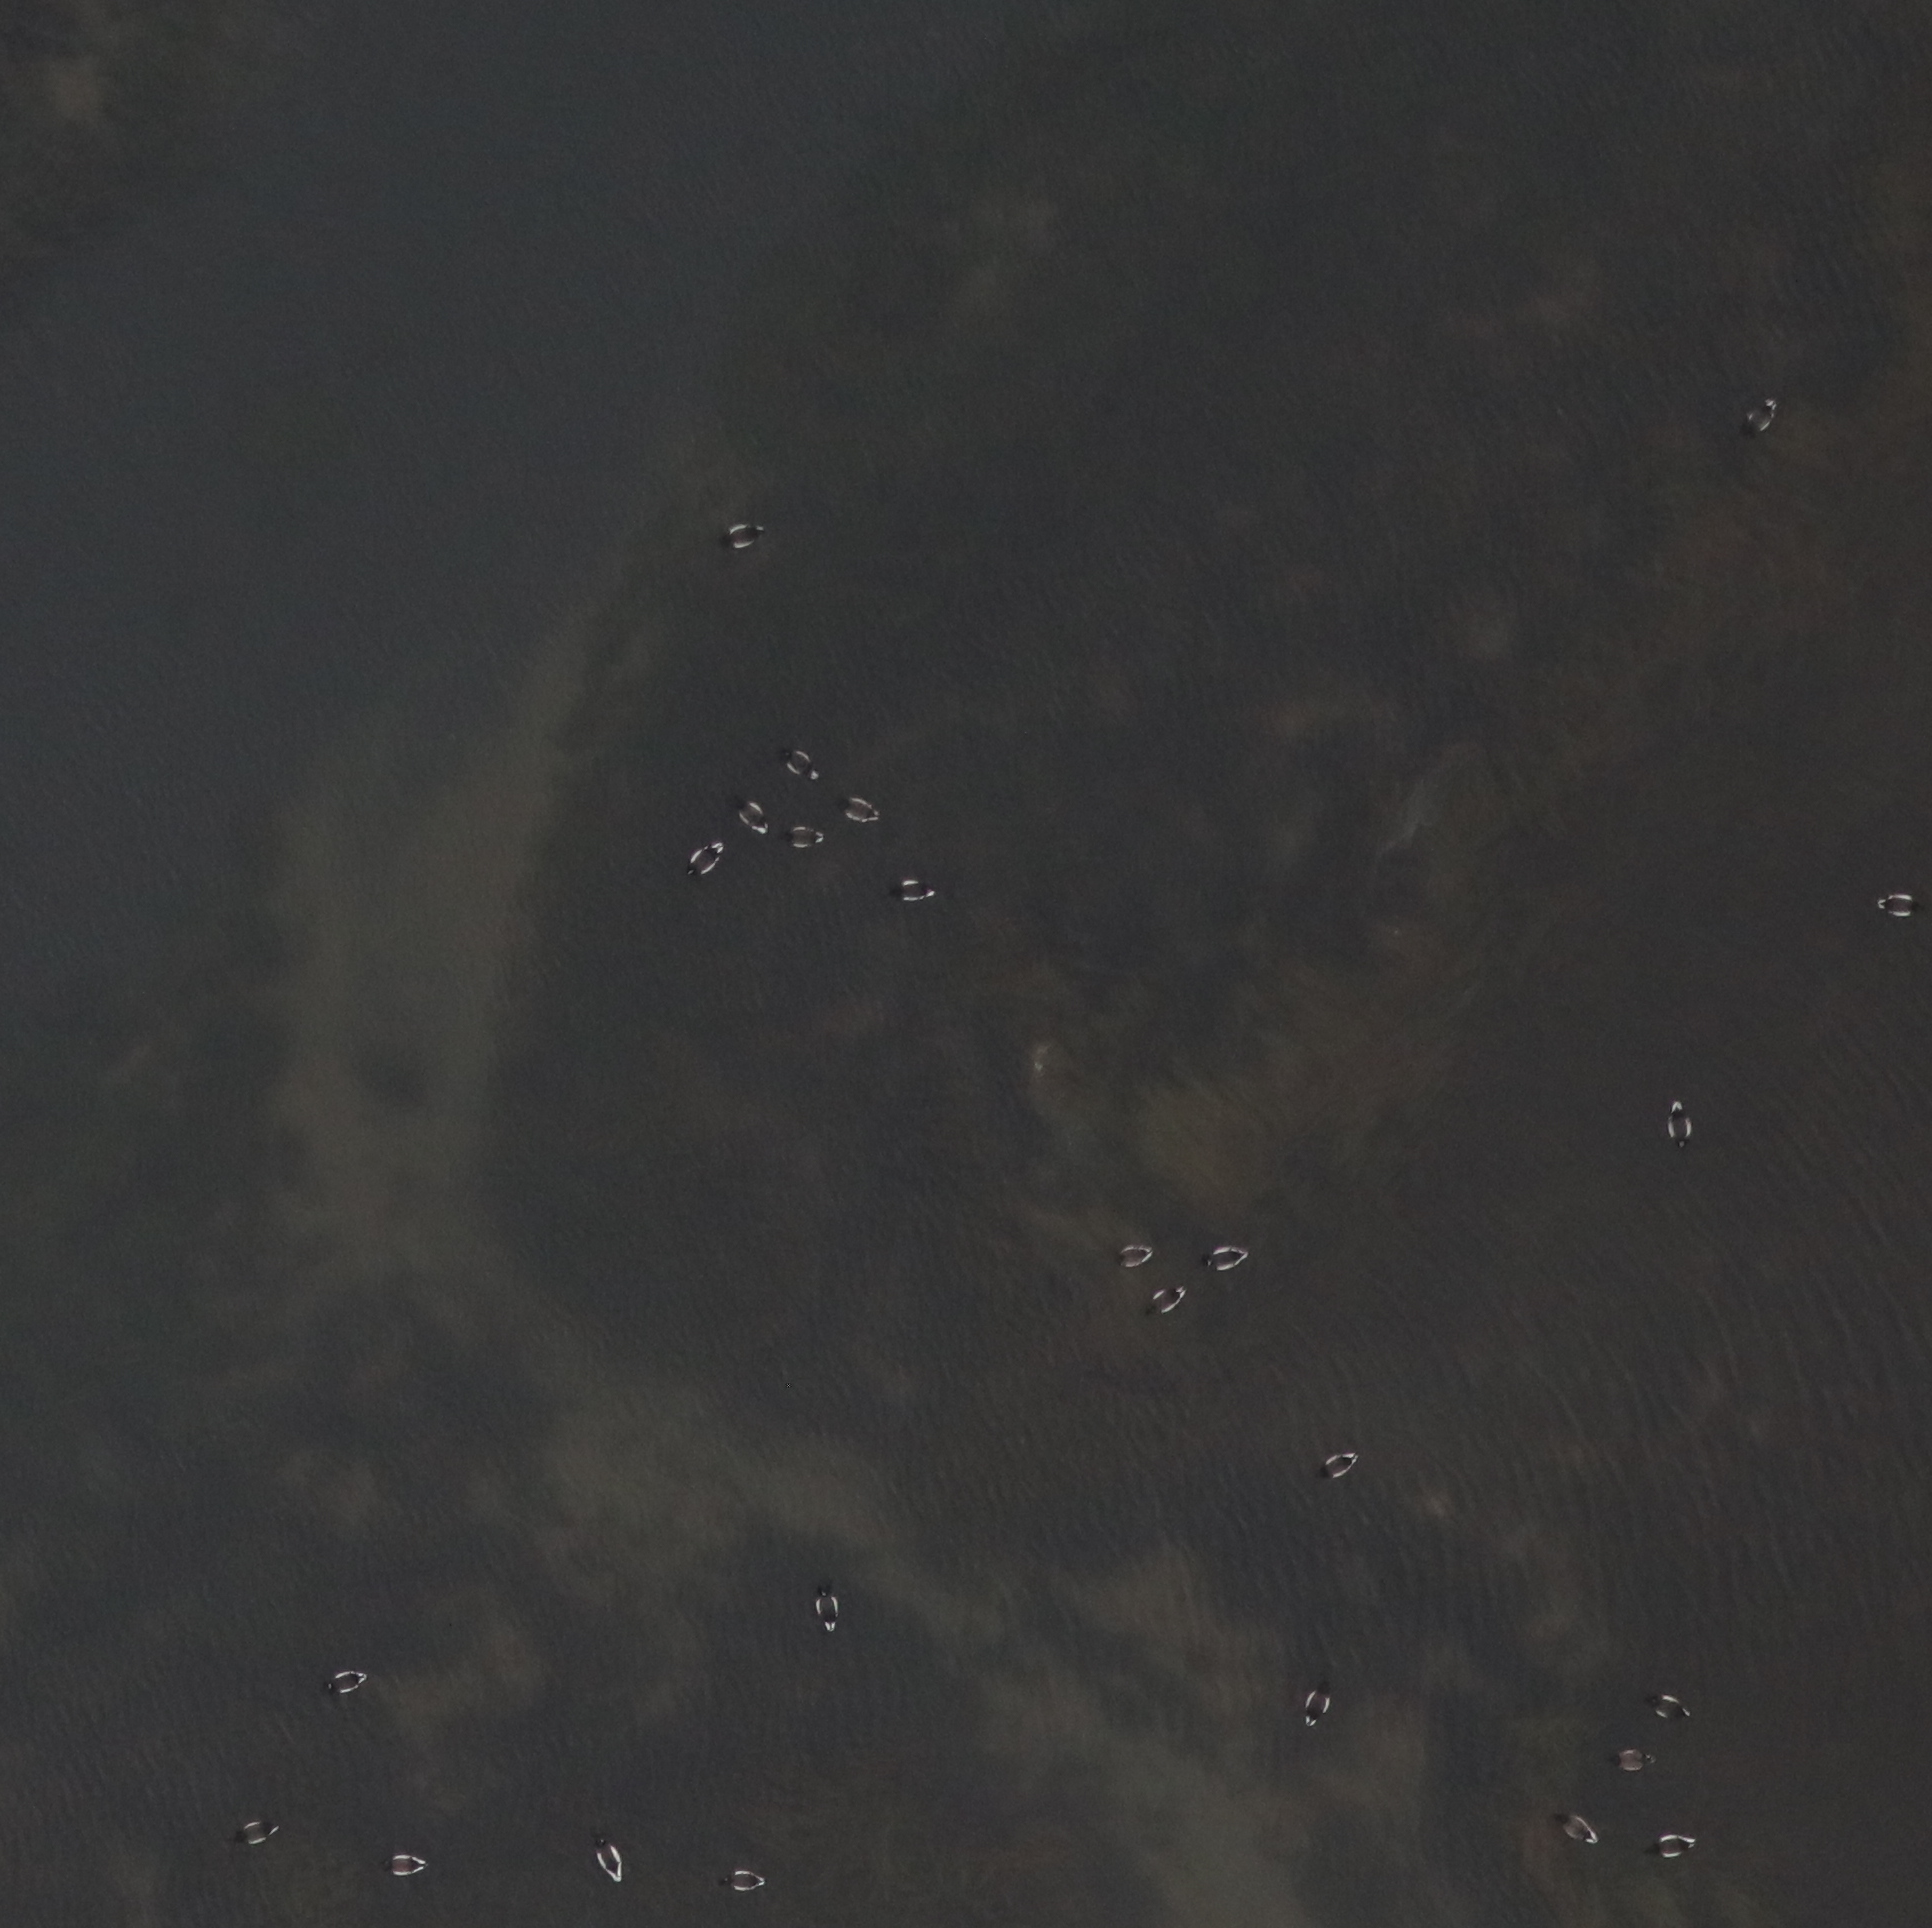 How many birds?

25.